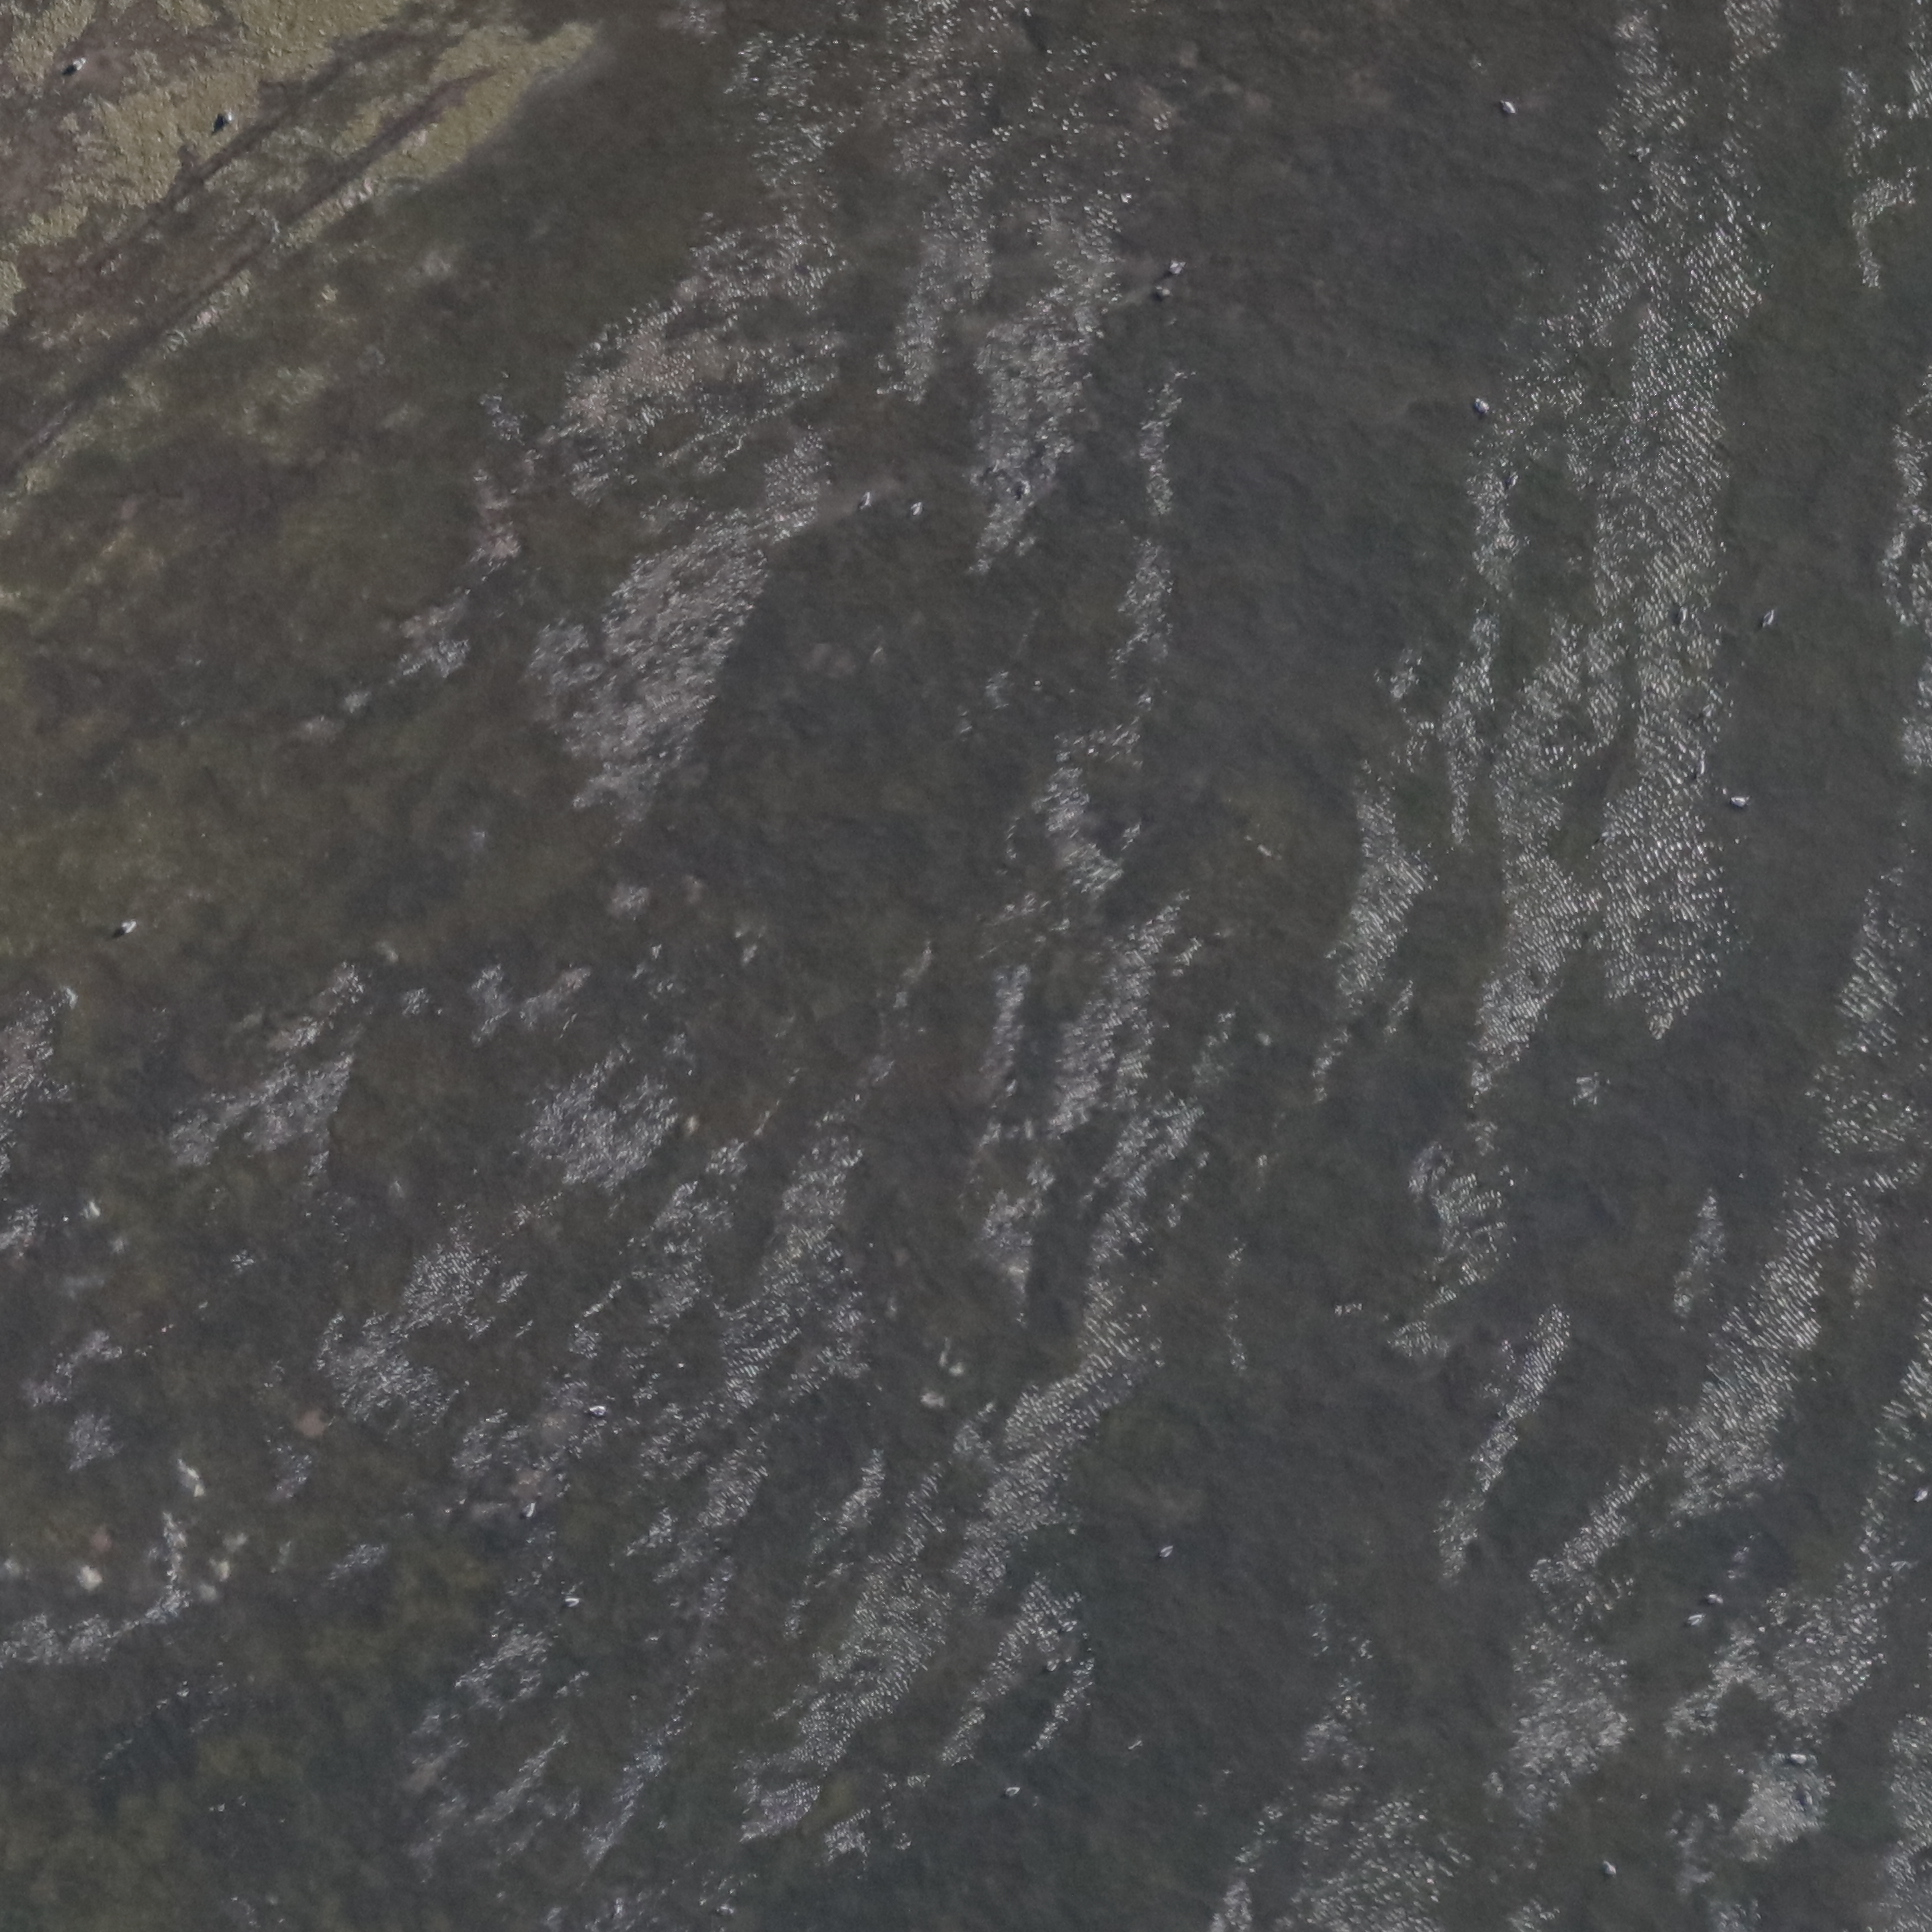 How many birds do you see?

30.